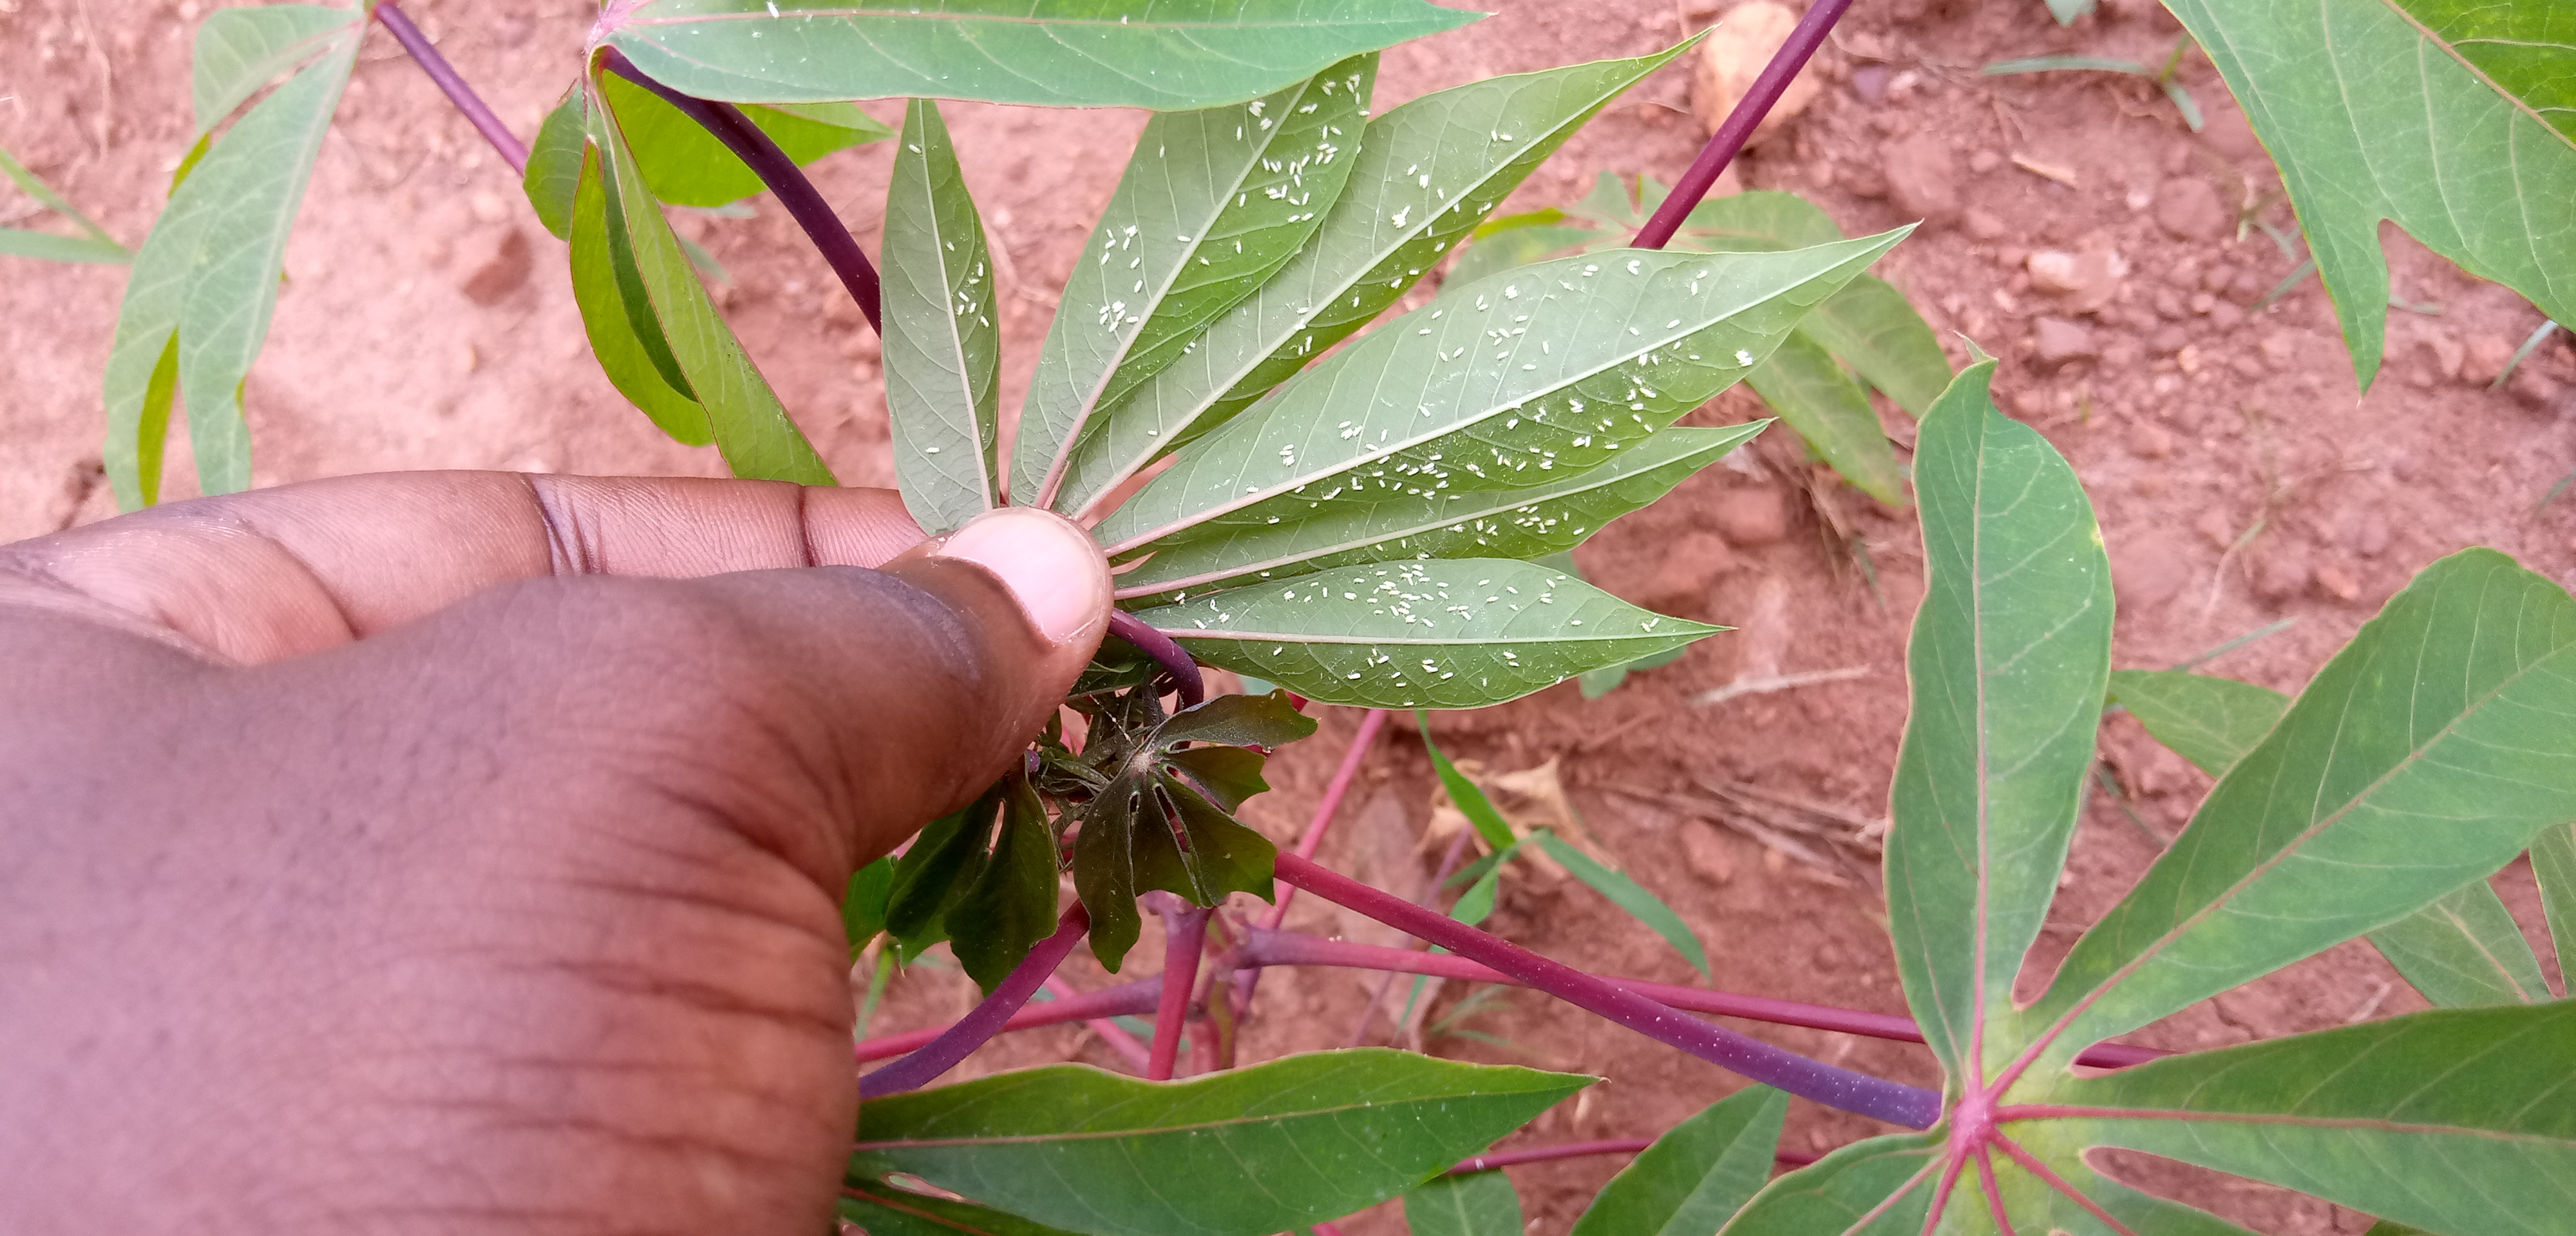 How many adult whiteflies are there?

277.